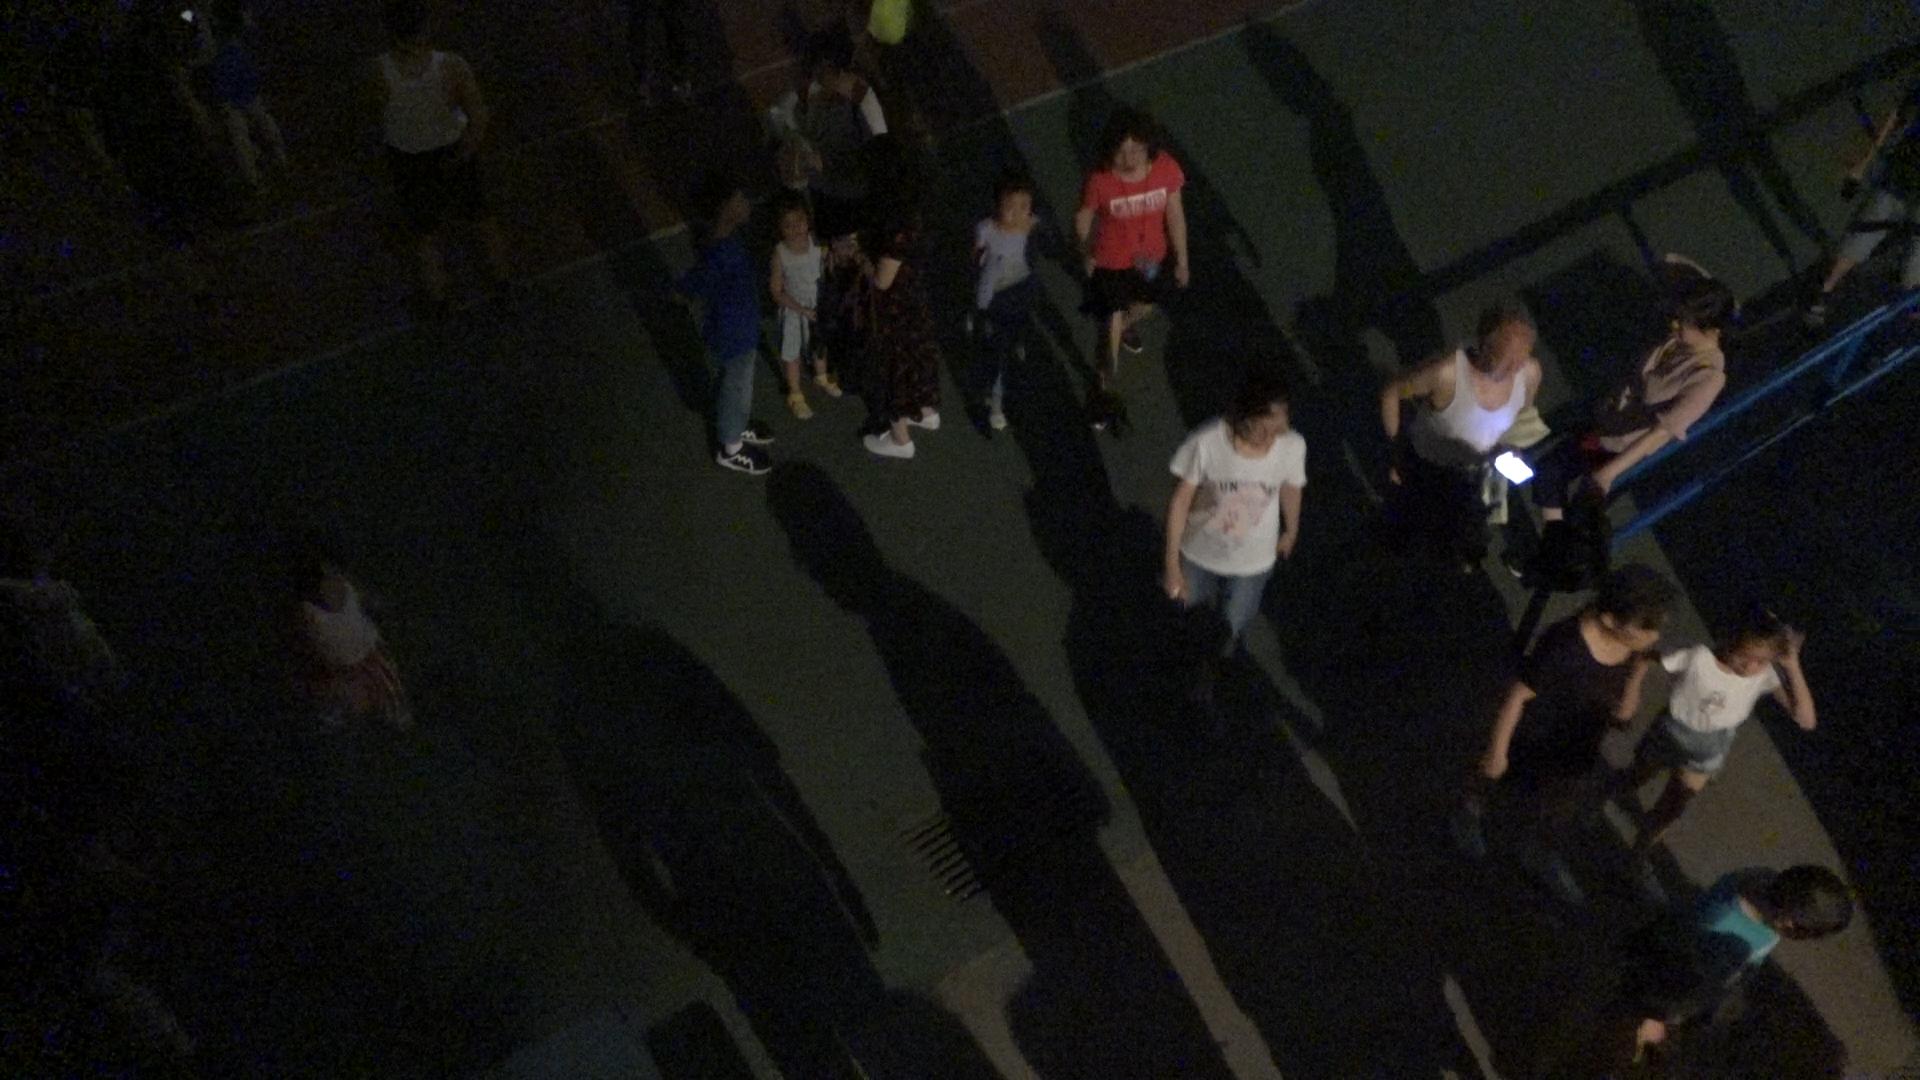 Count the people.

17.